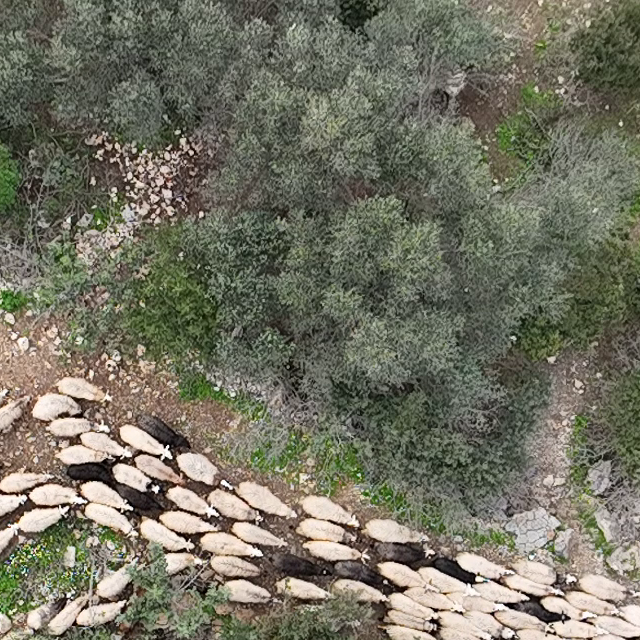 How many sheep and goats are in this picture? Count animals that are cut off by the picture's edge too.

68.